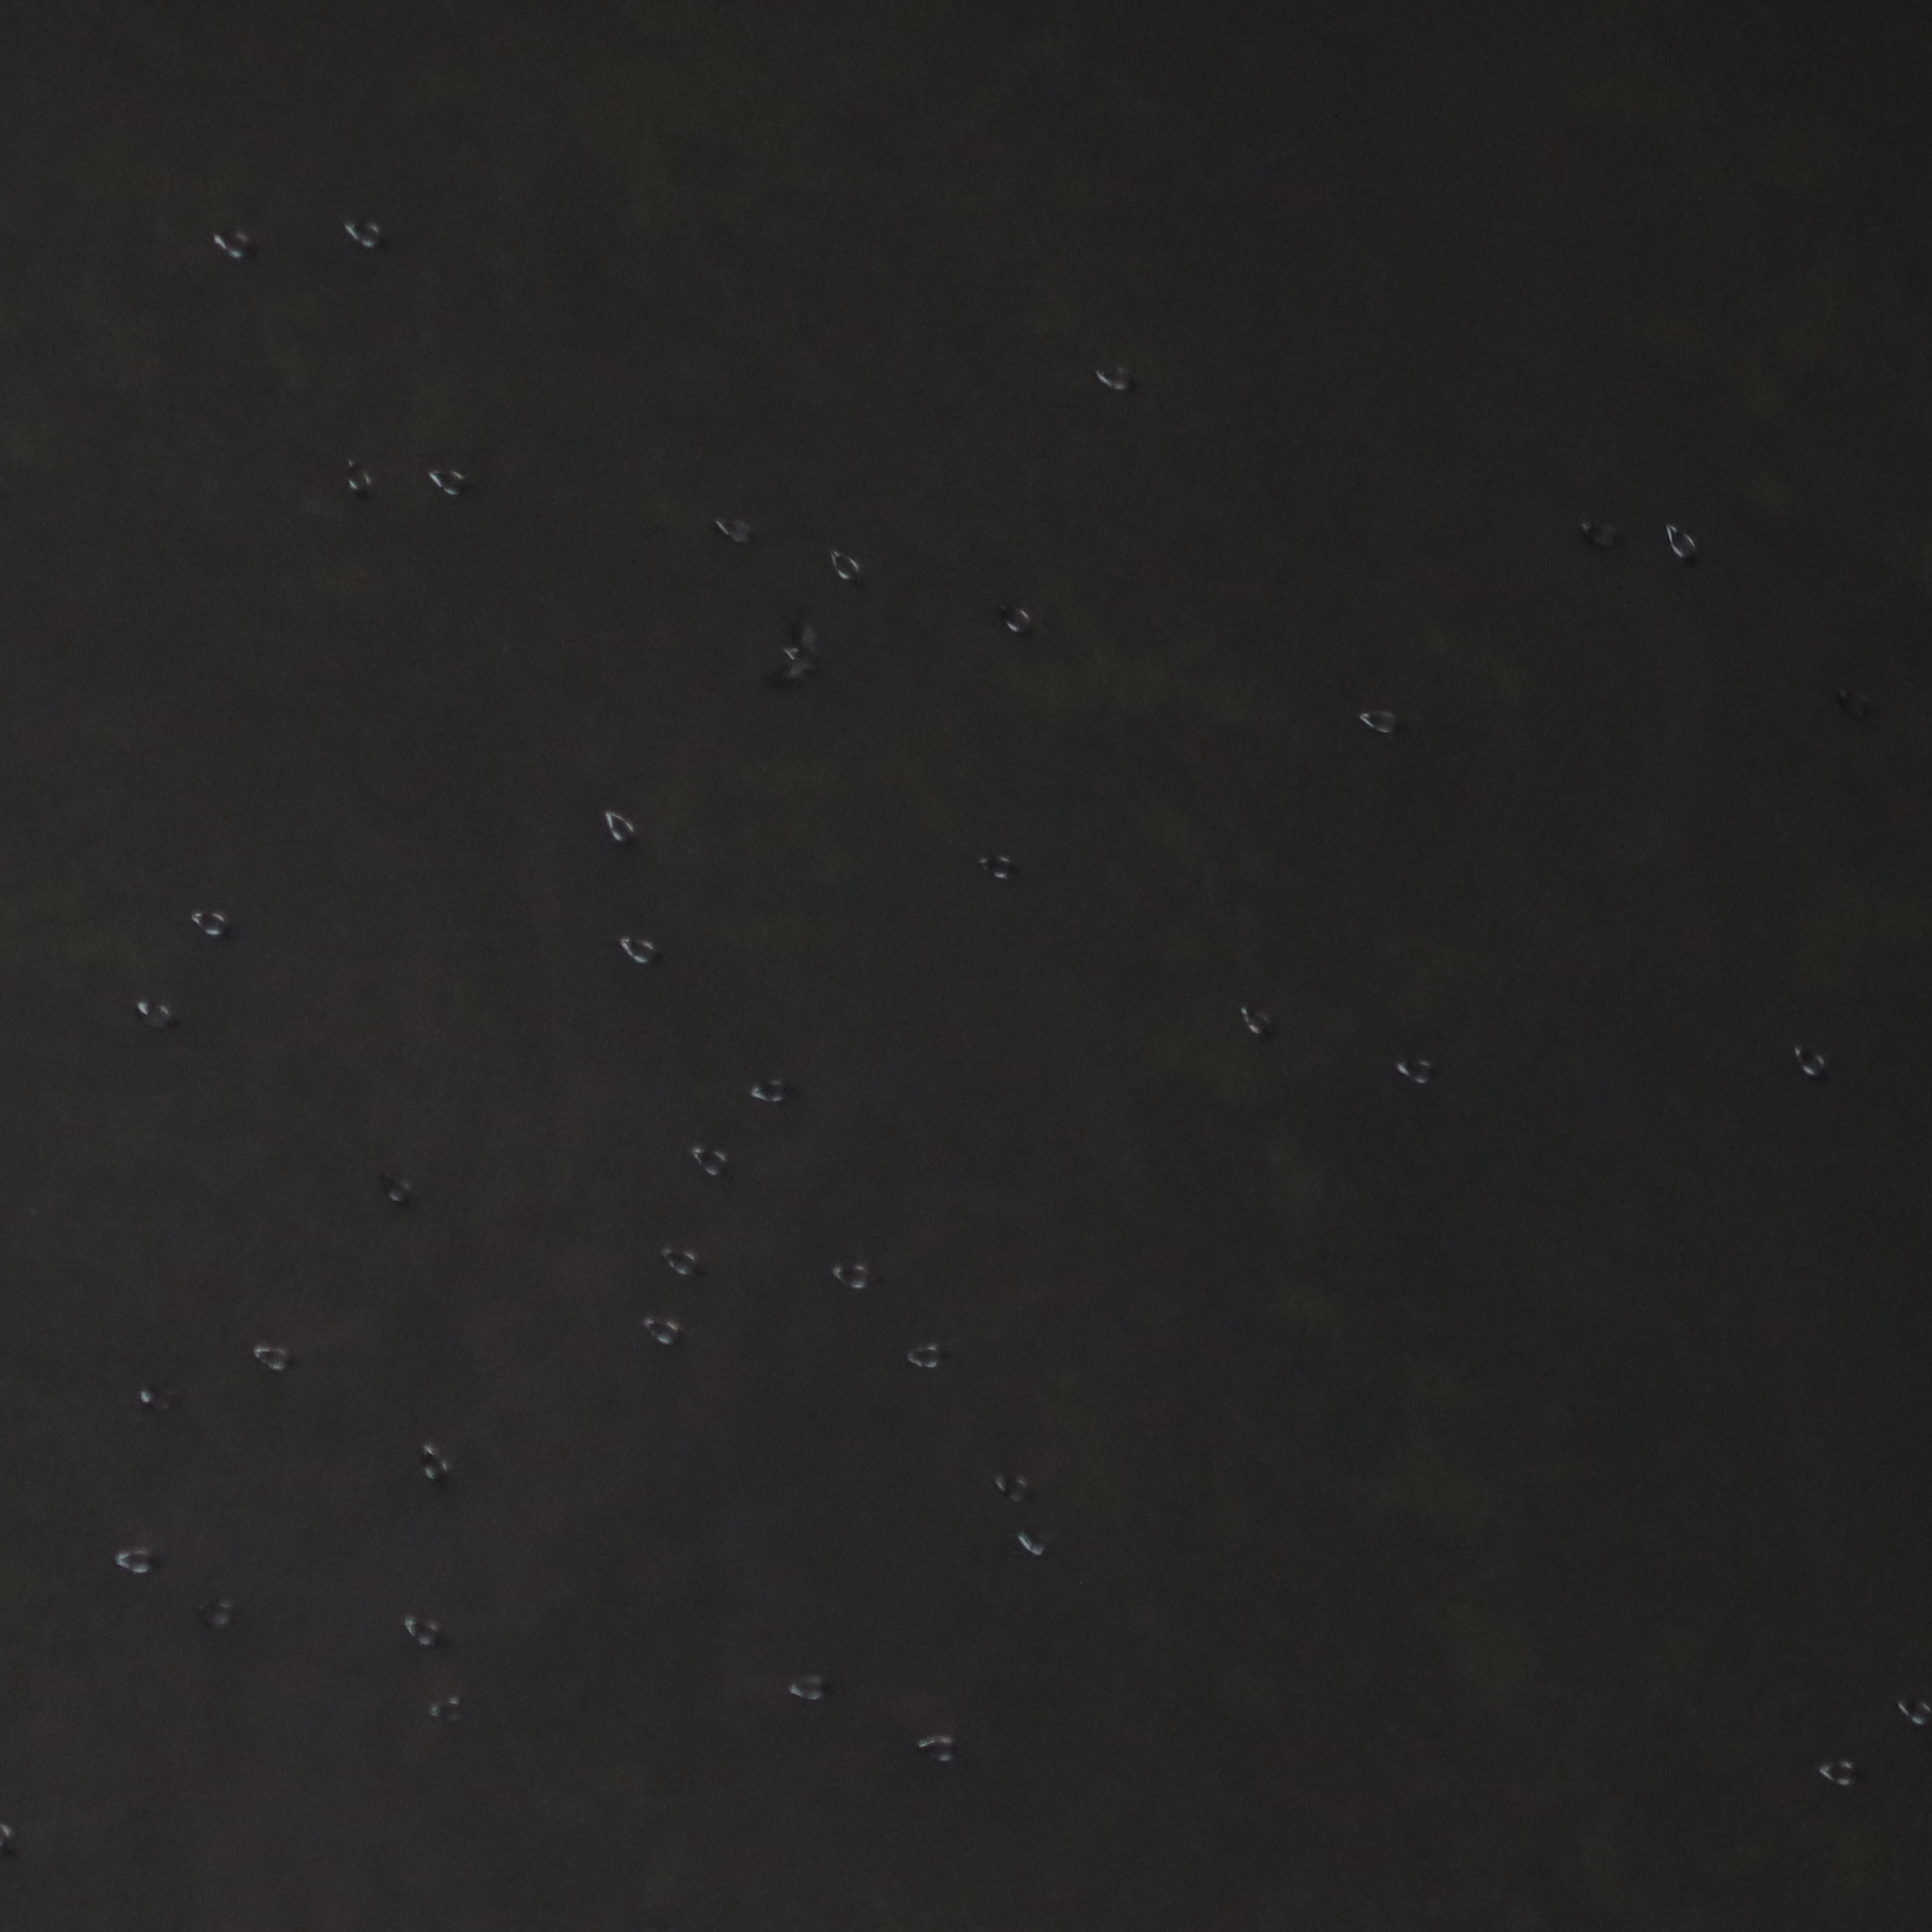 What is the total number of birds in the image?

40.